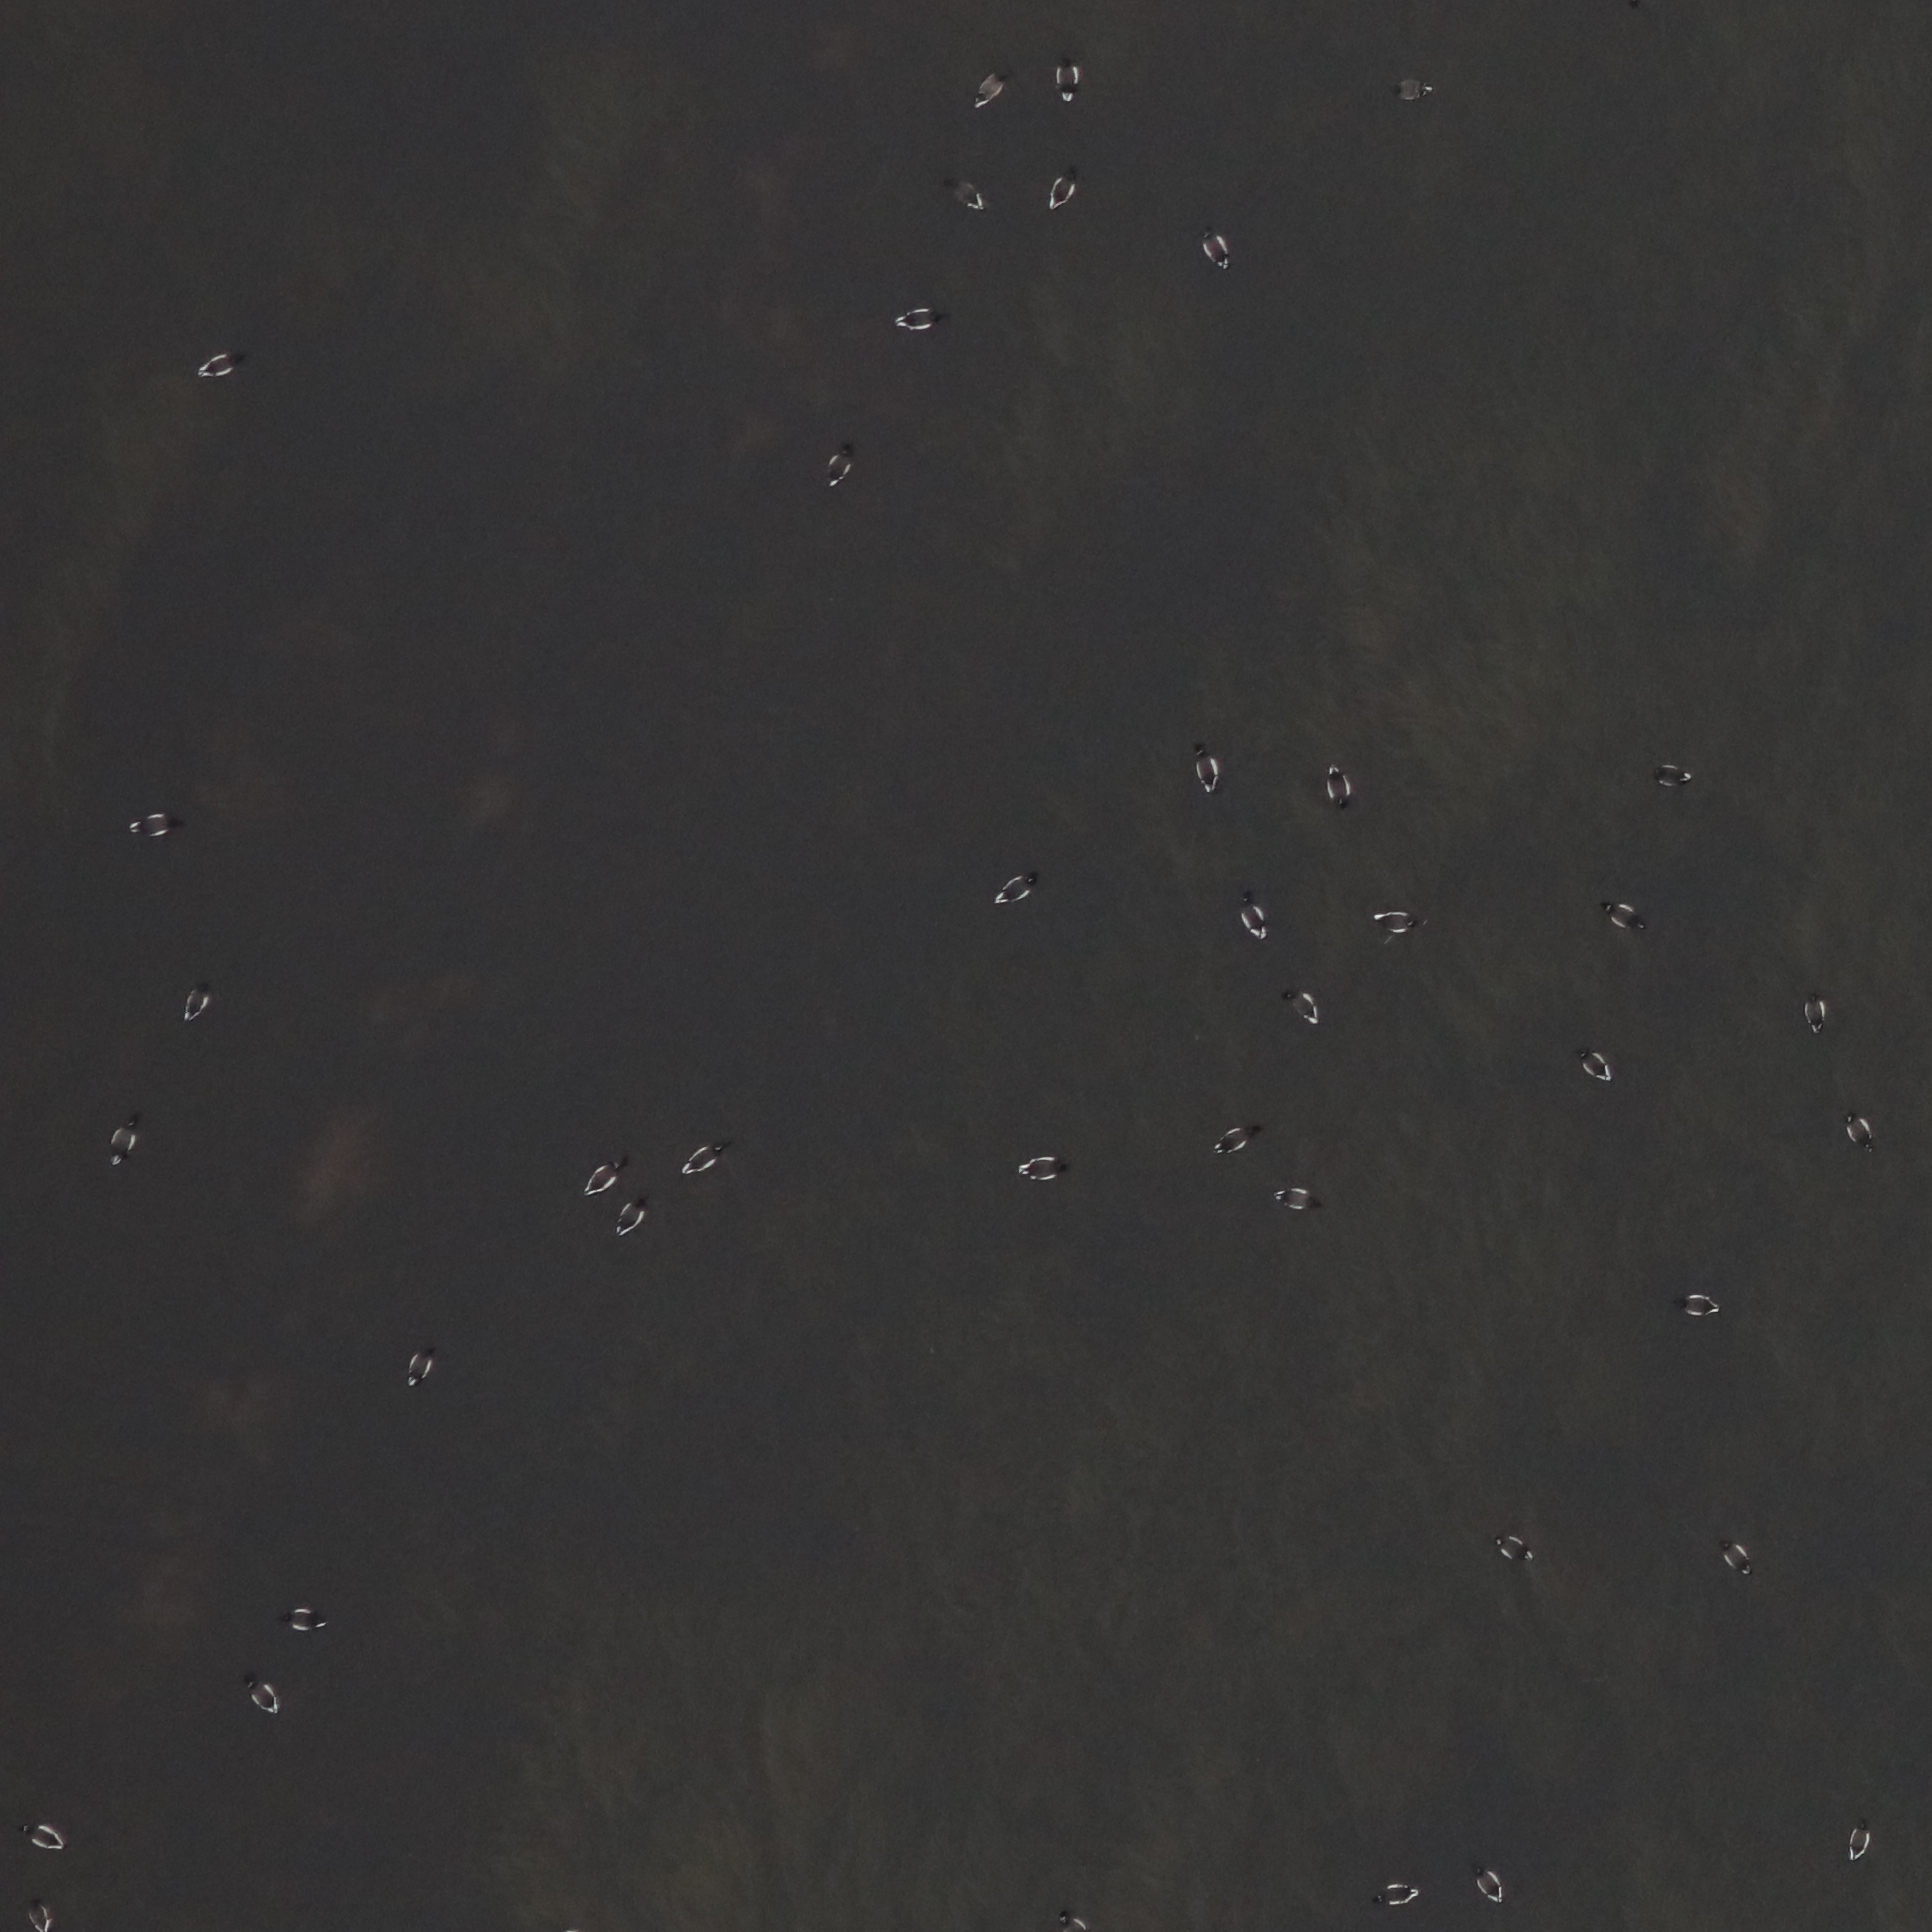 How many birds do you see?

41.